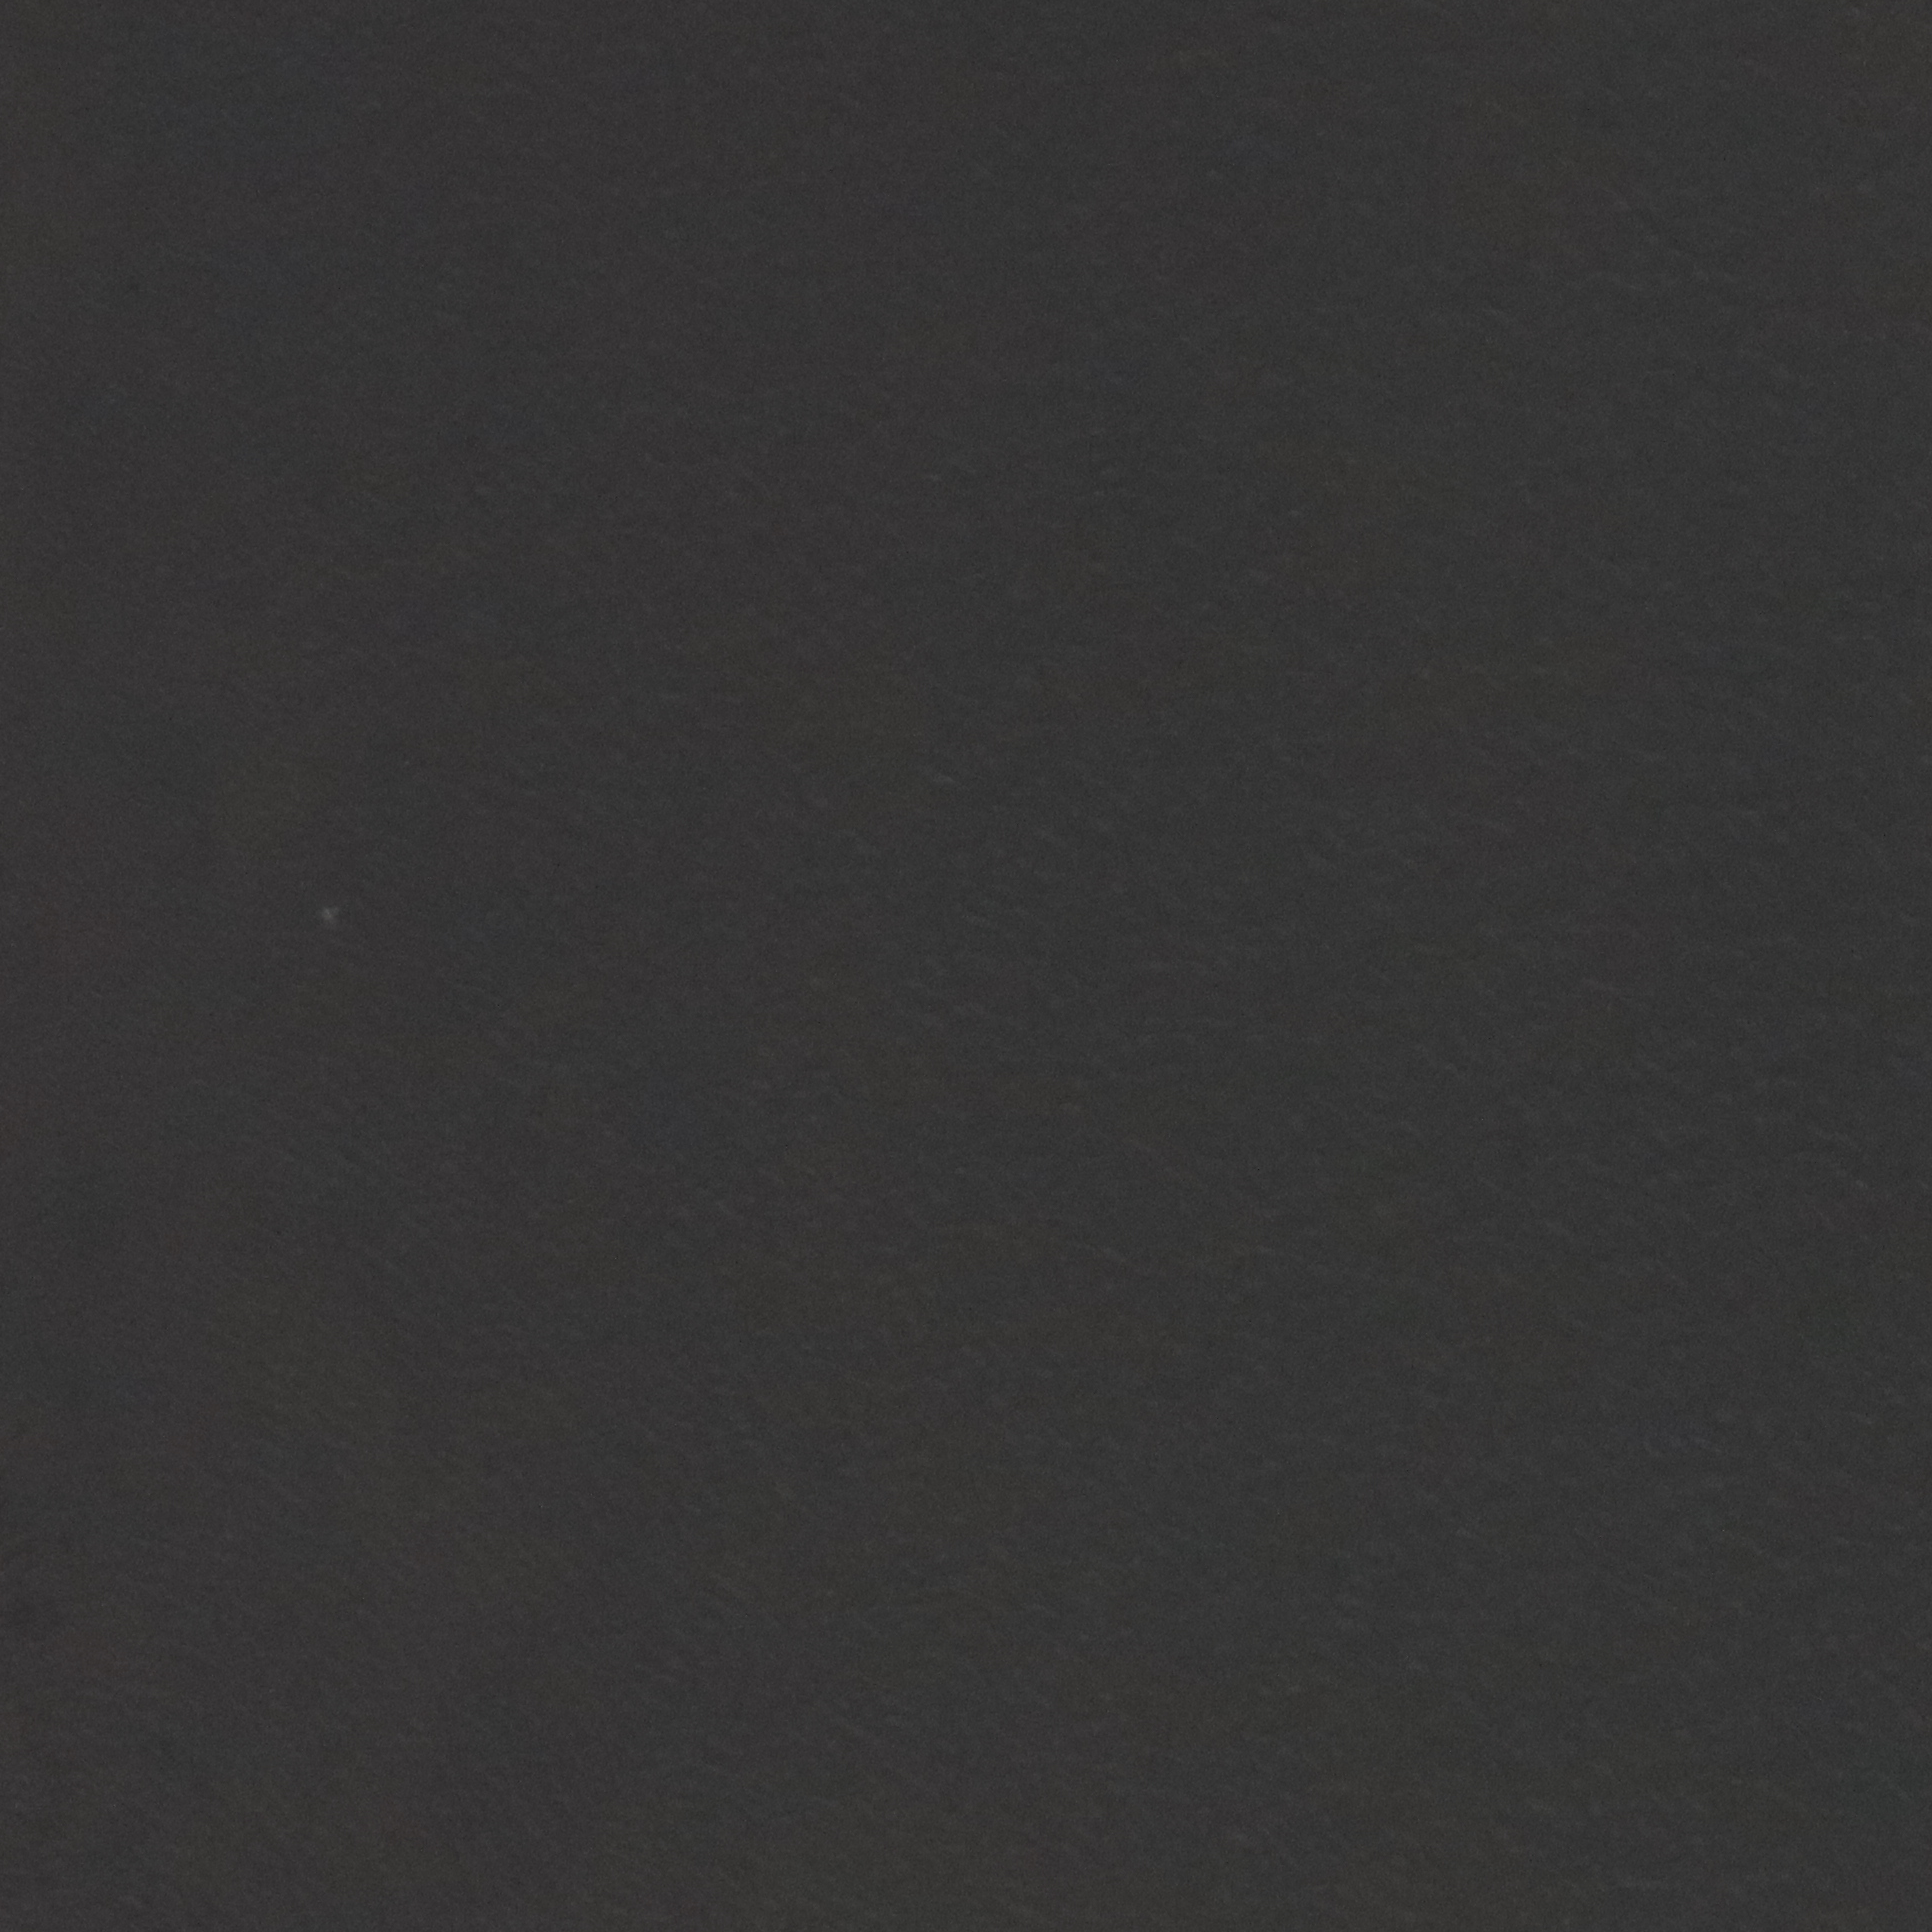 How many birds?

0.